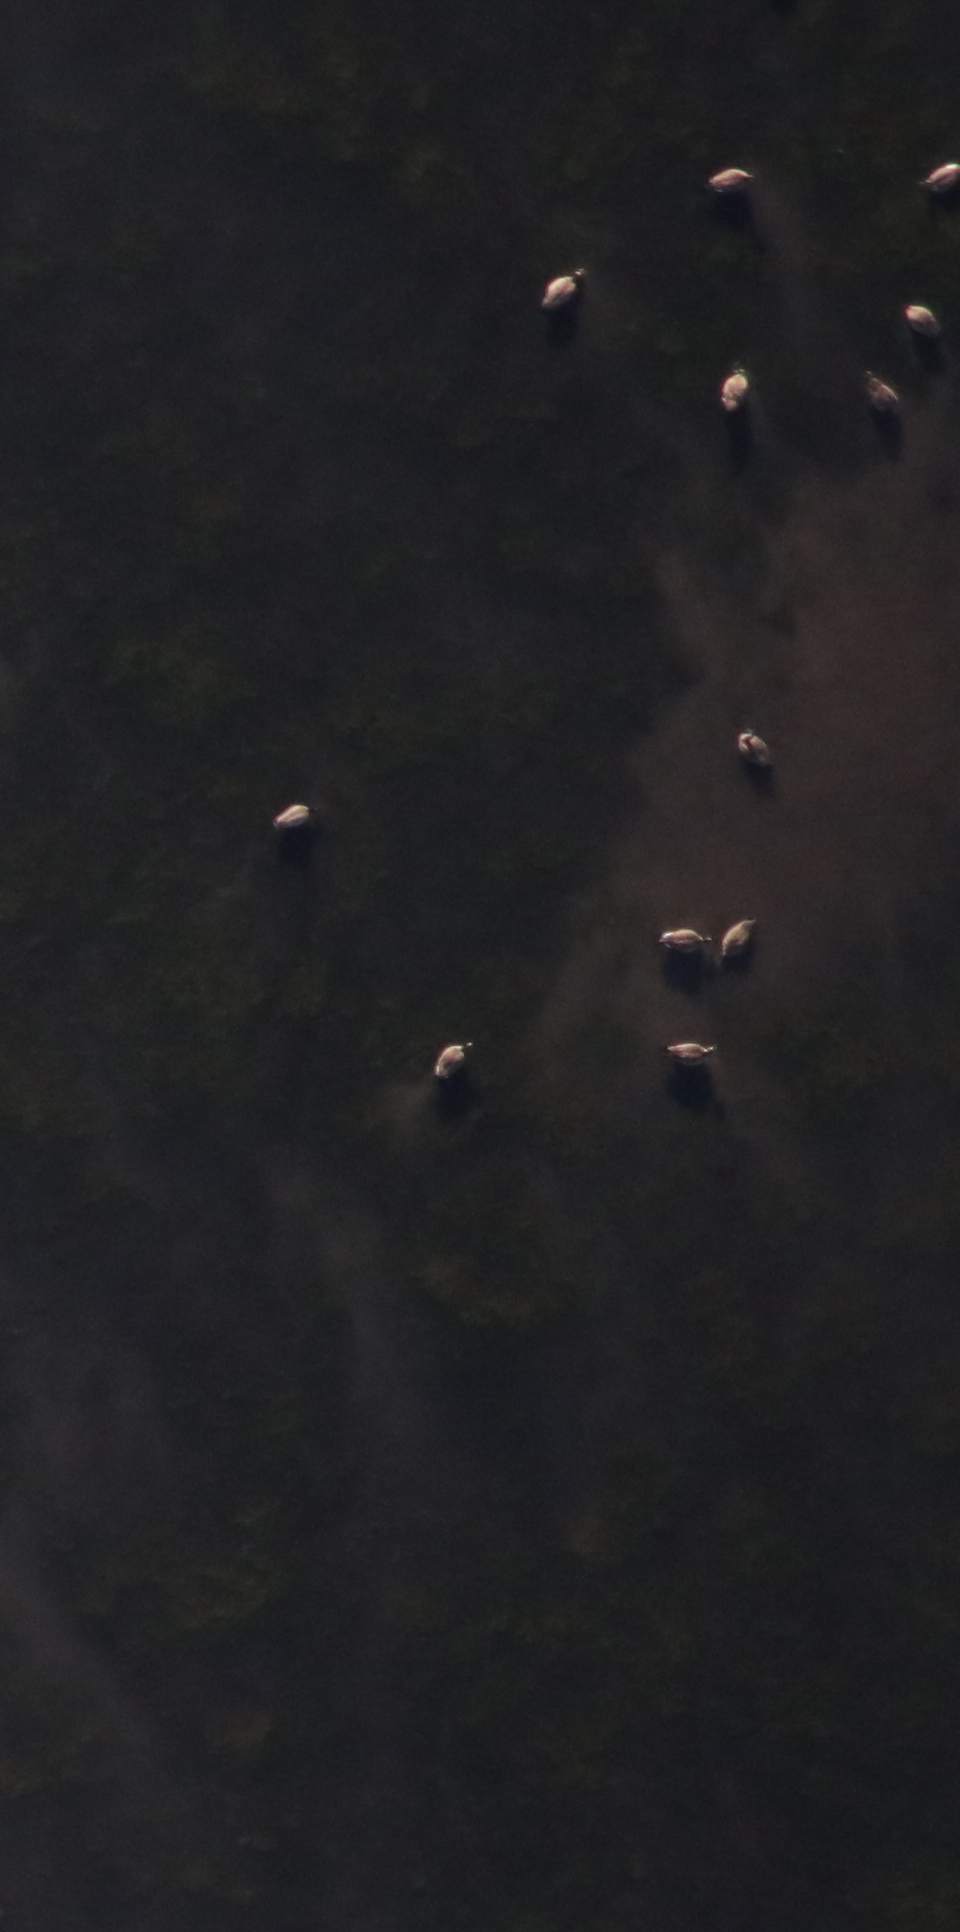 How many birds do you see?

12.